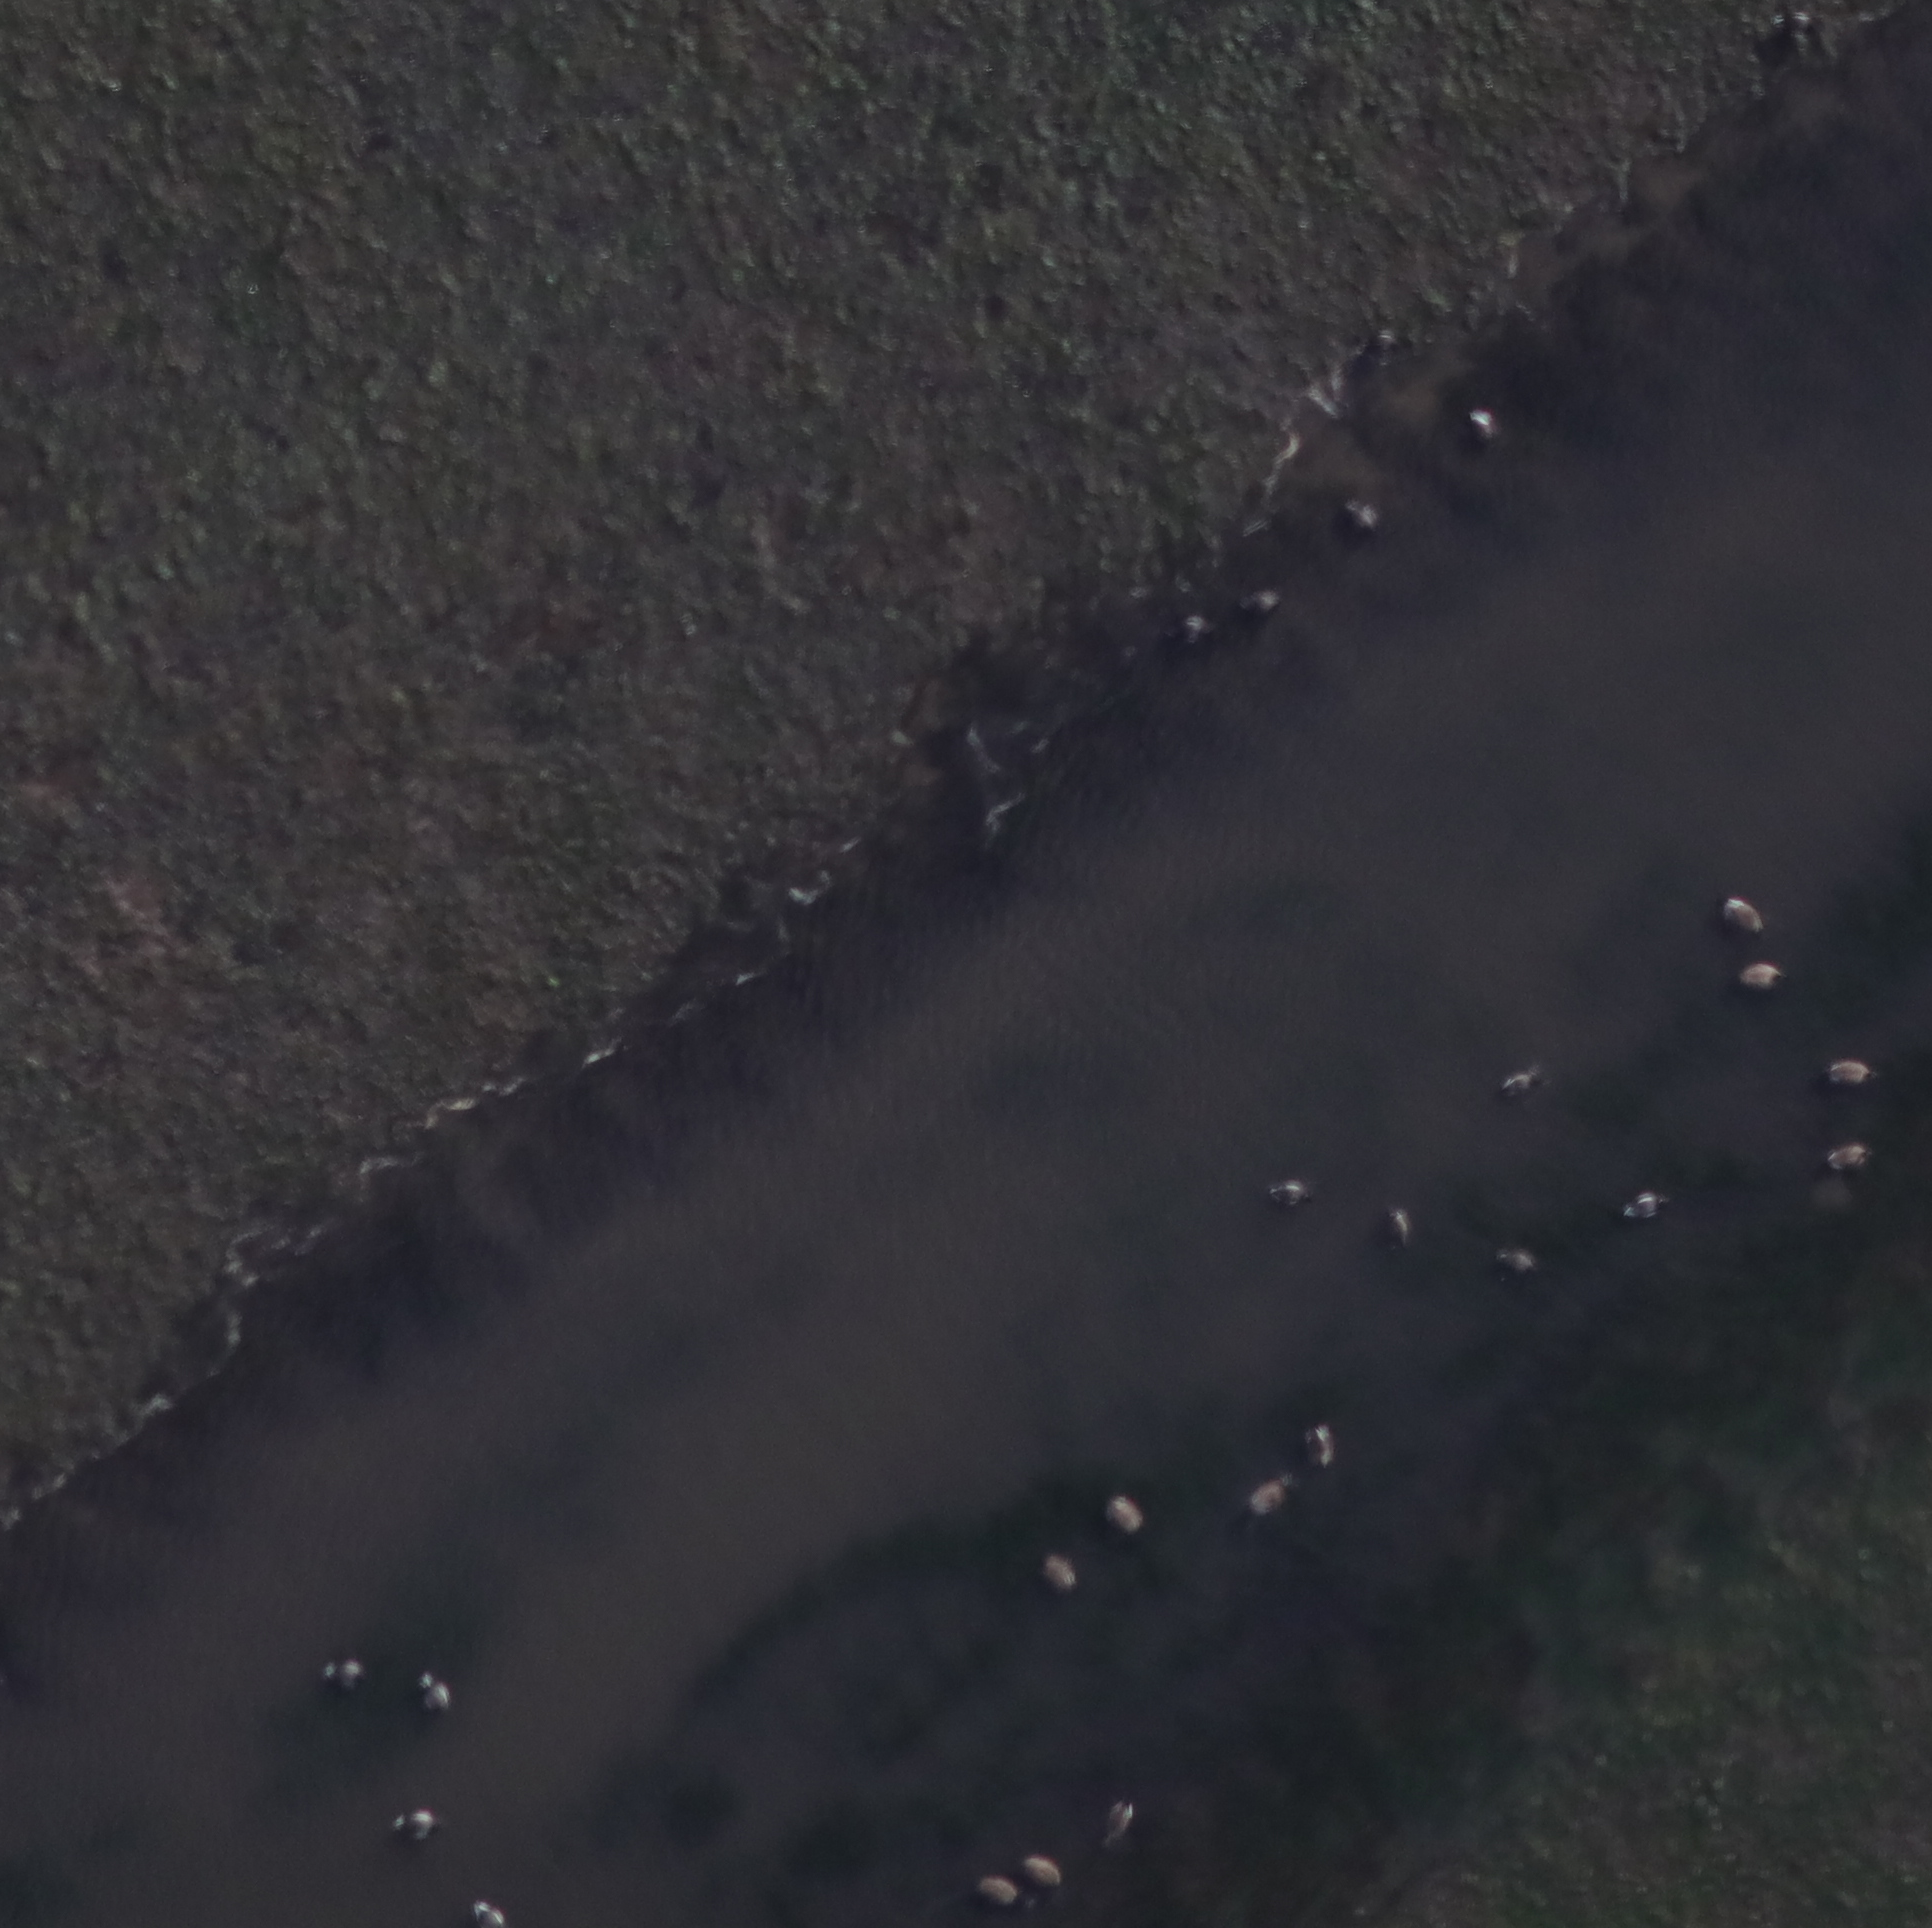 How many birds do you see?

24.